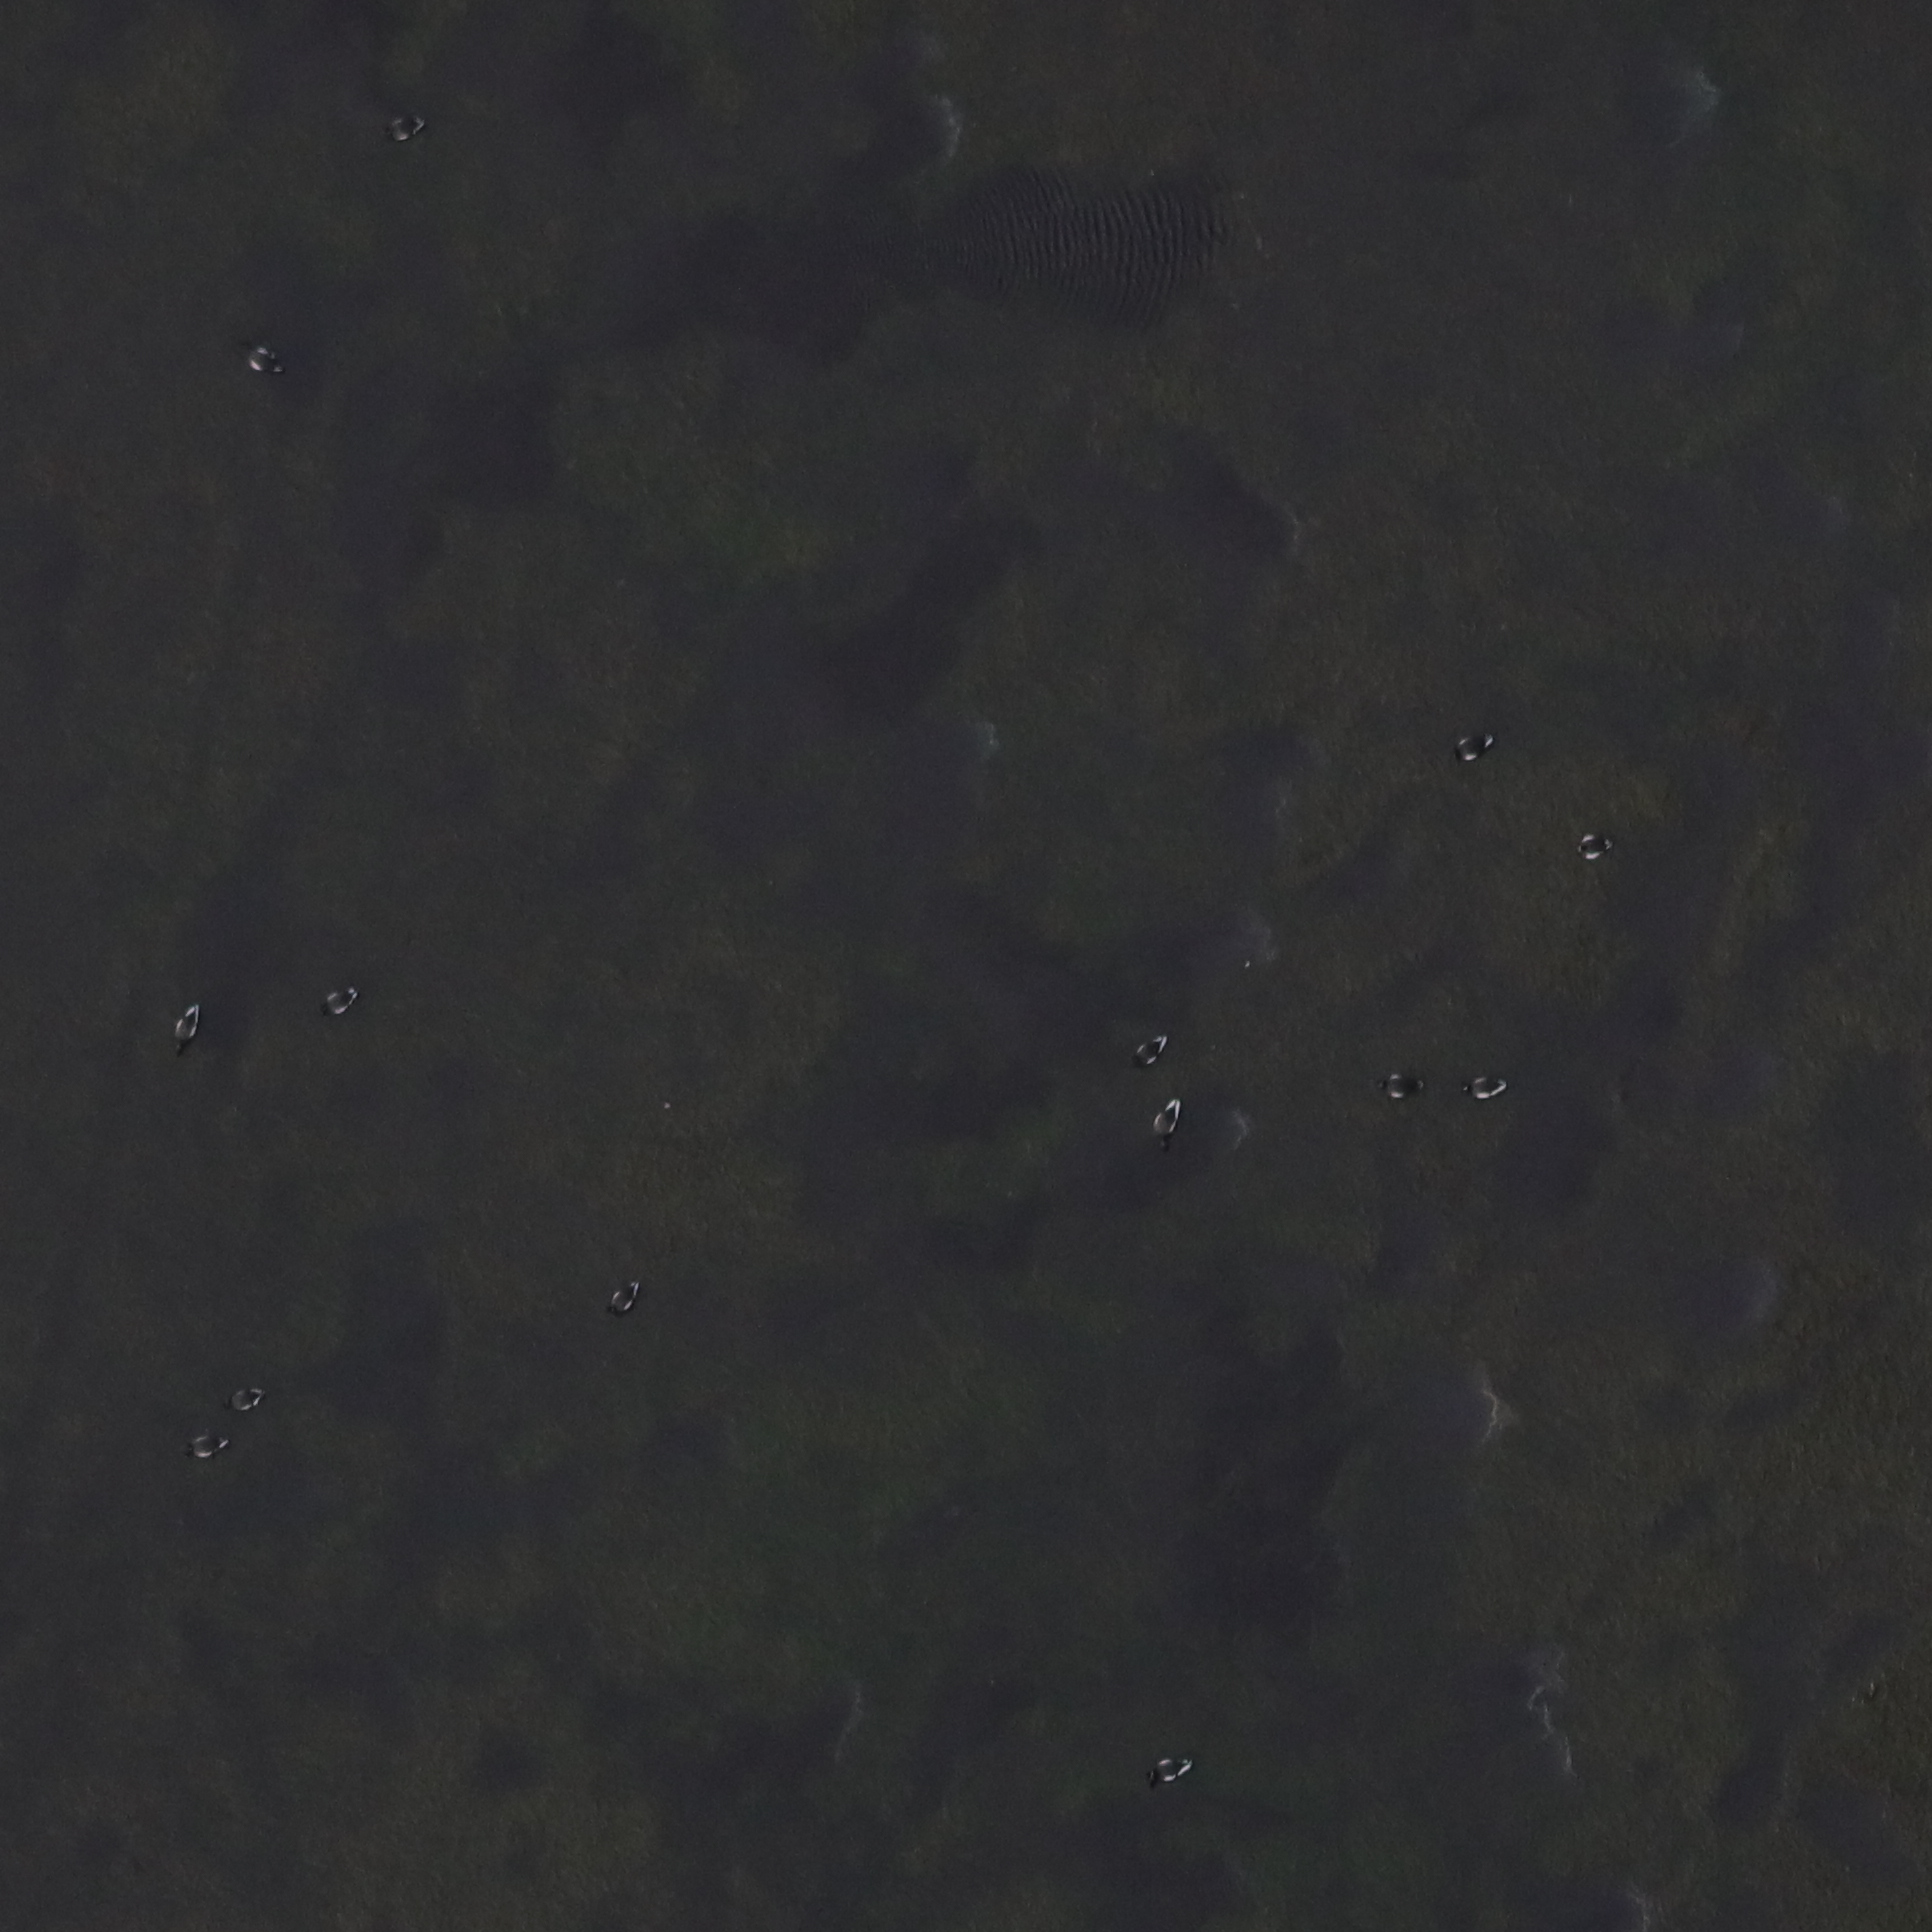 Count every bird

14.